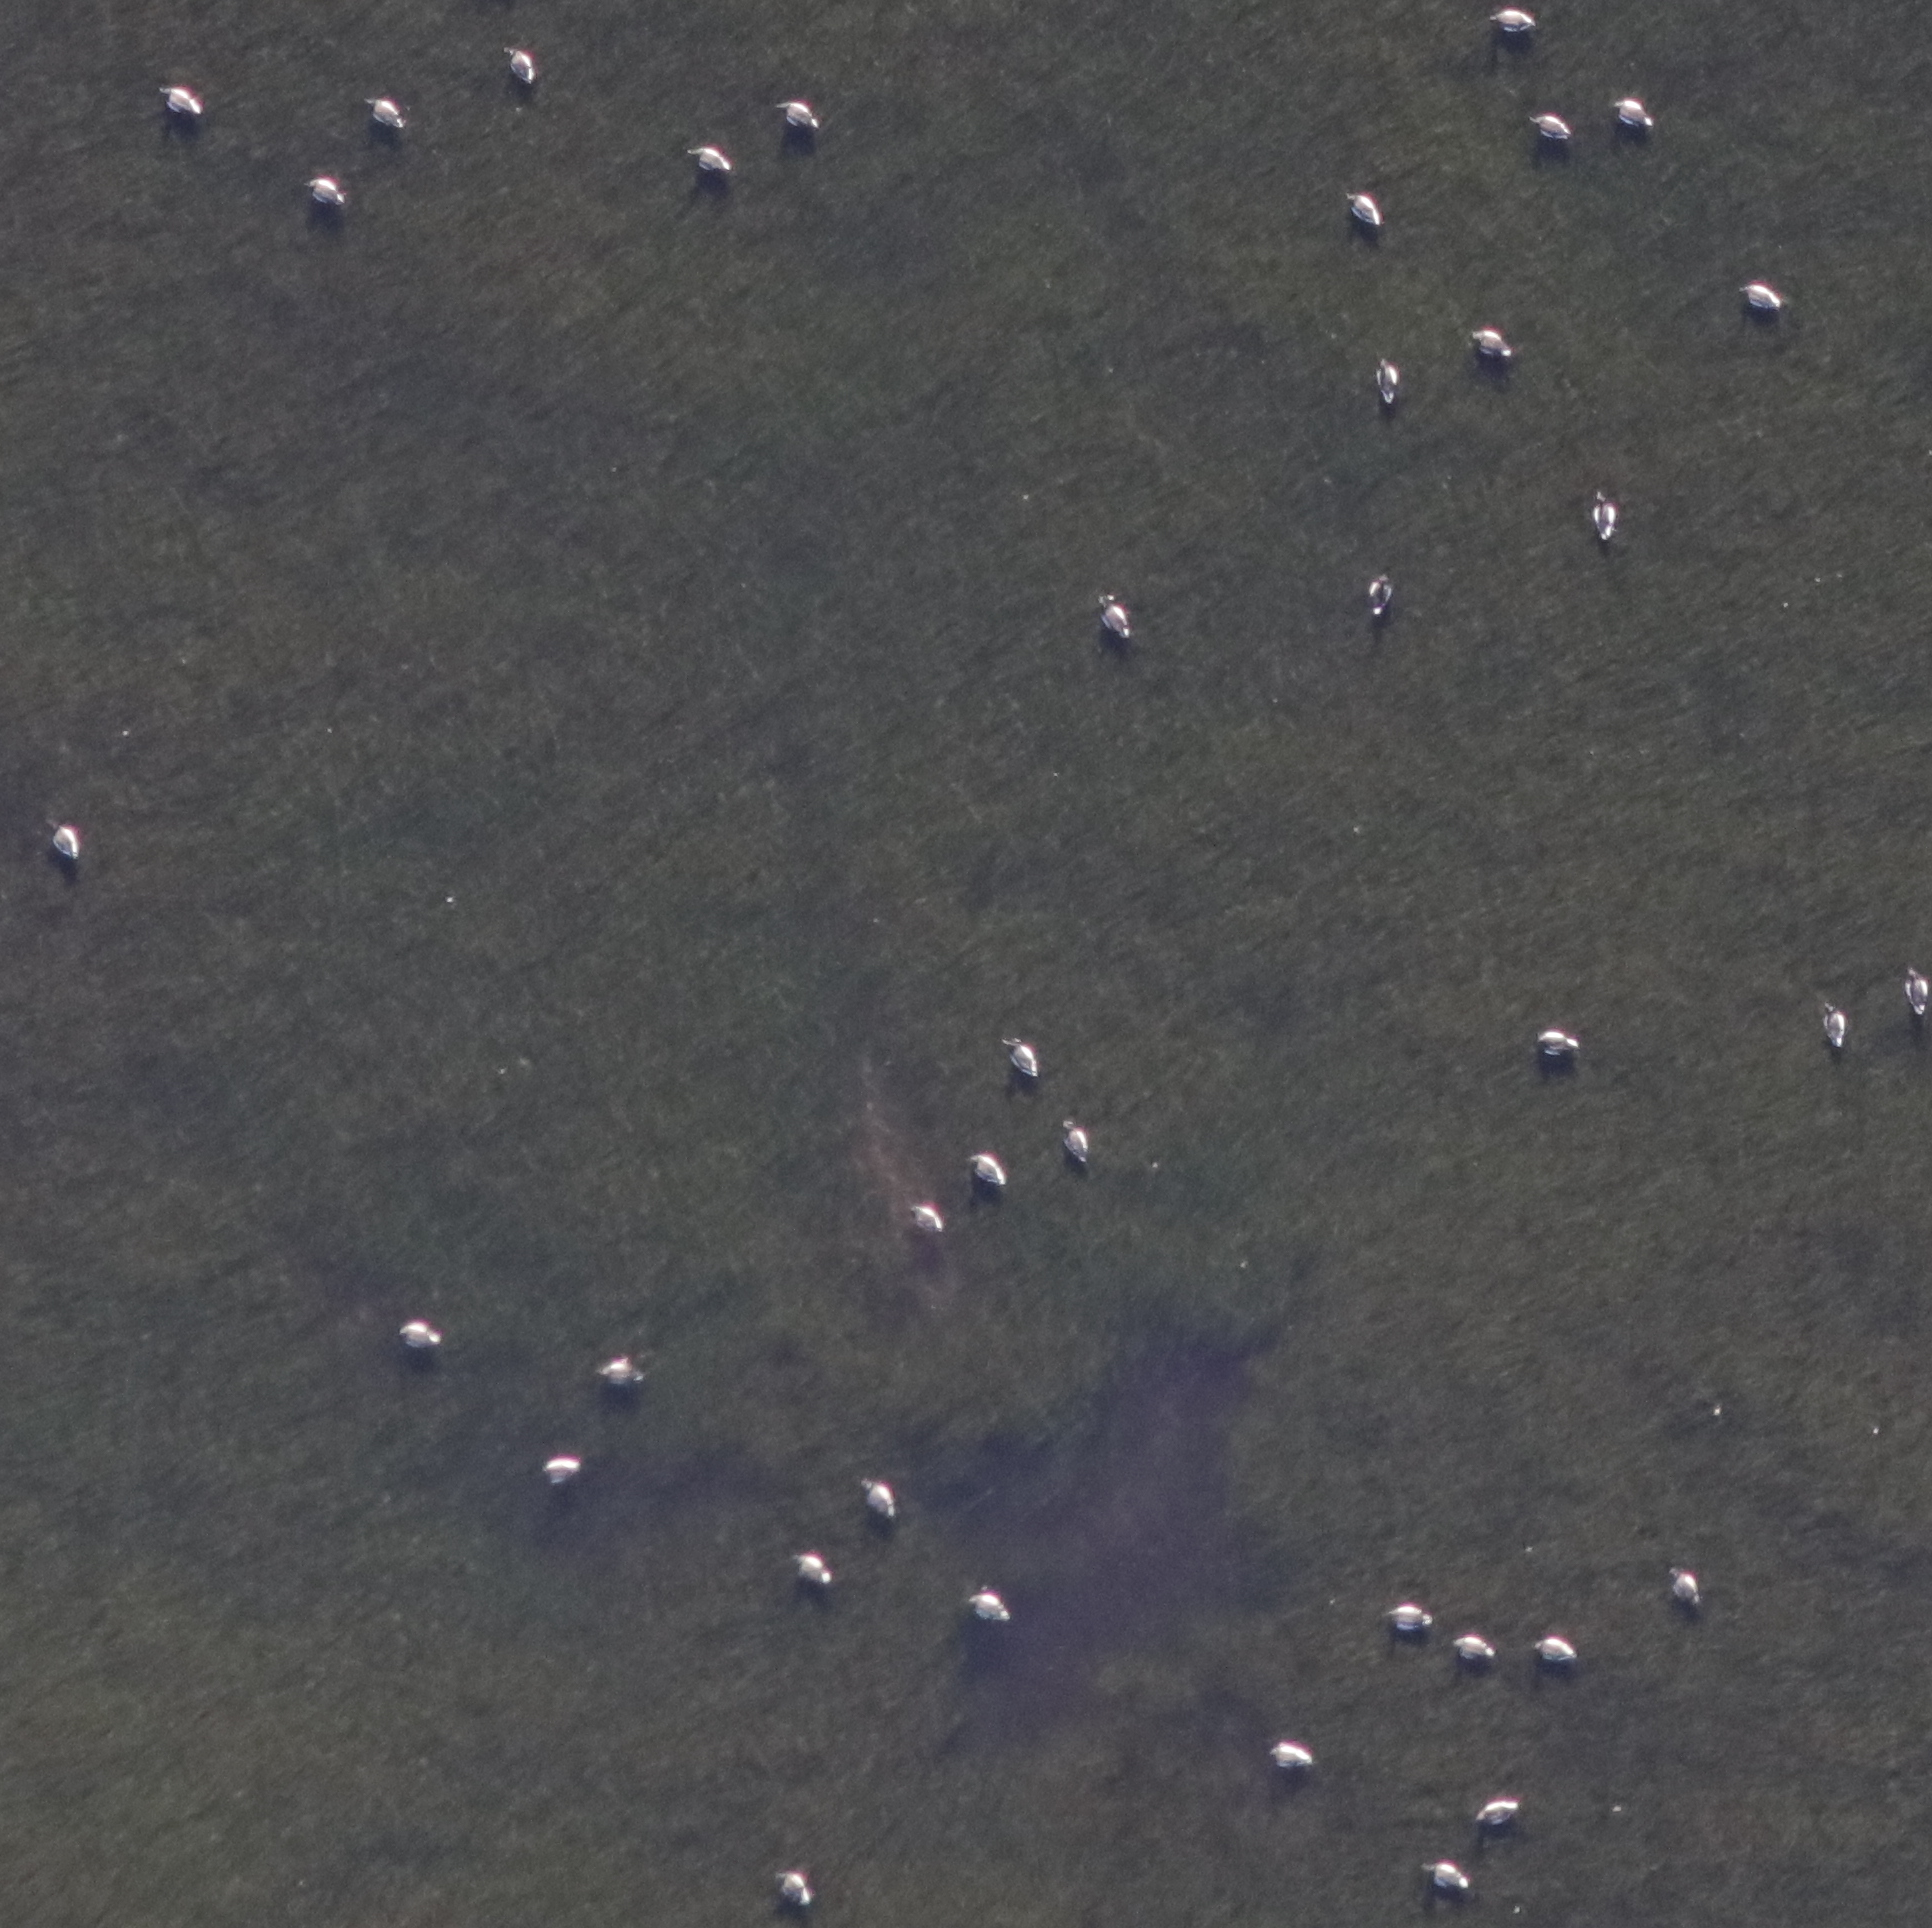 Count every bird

38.